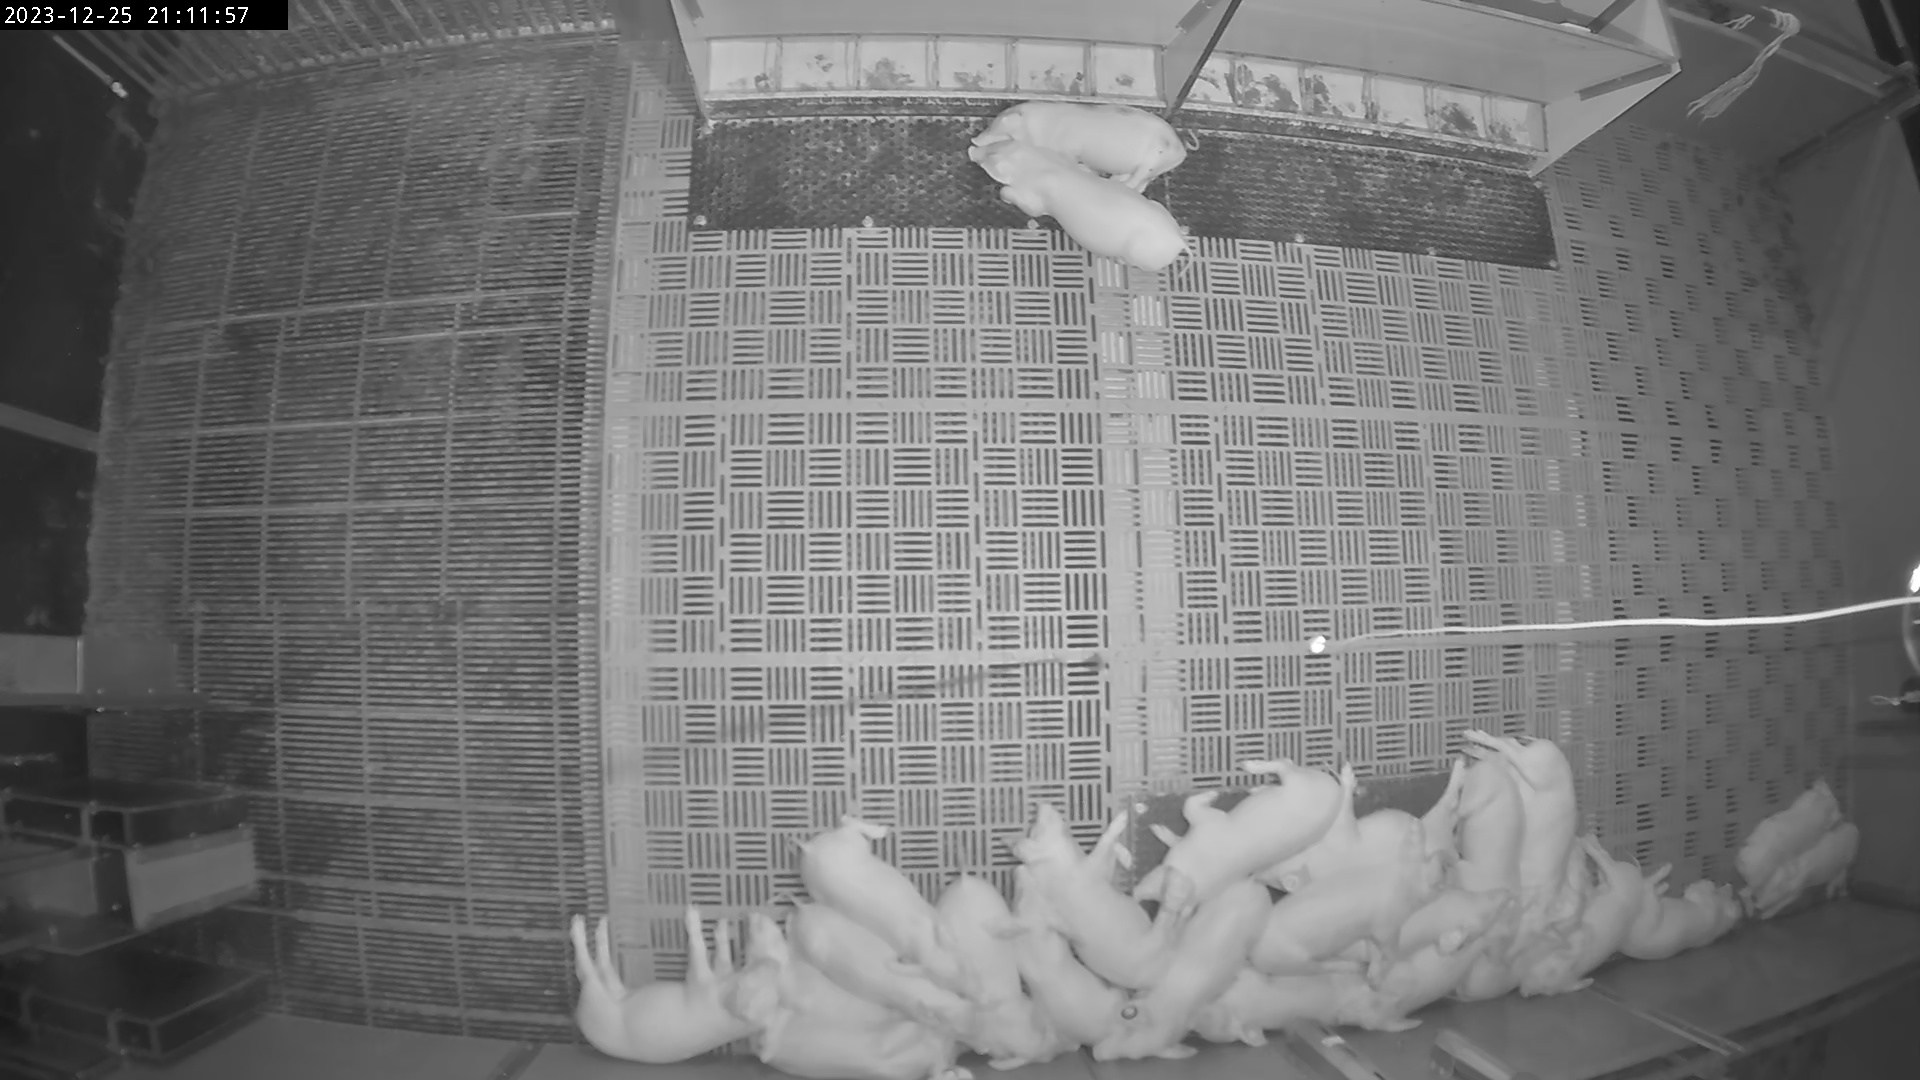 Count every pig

24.